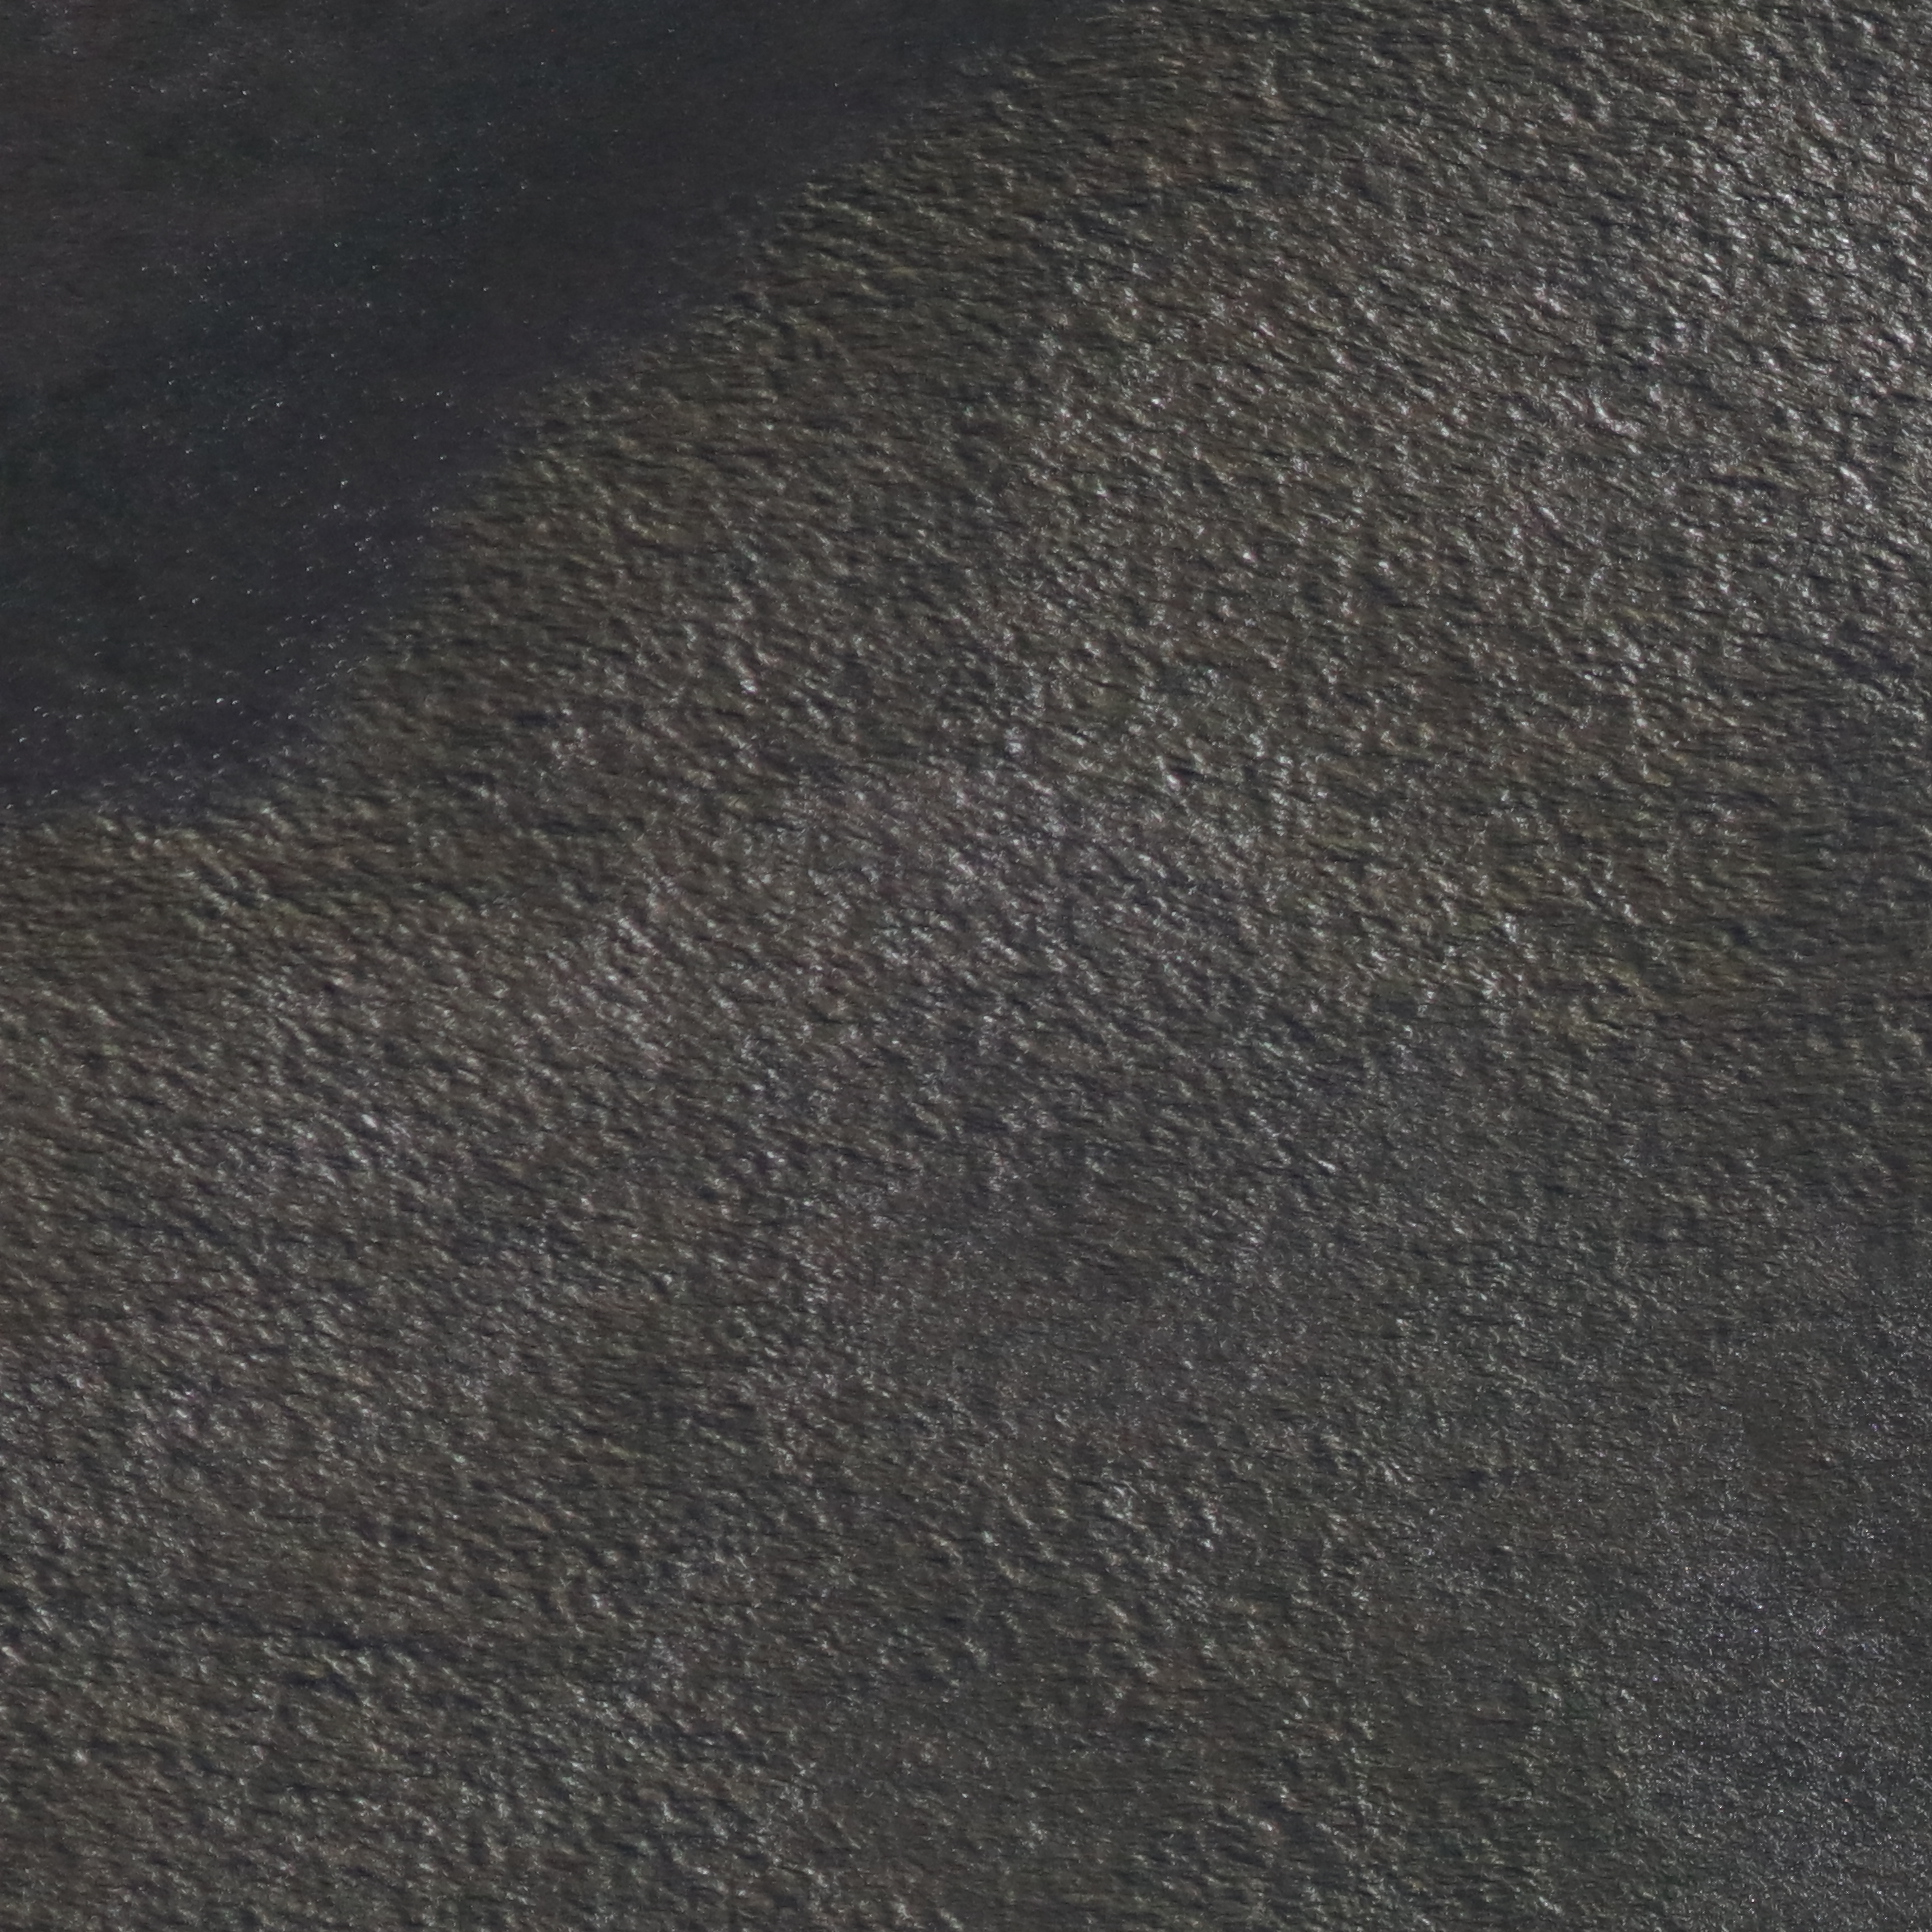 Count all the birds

0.